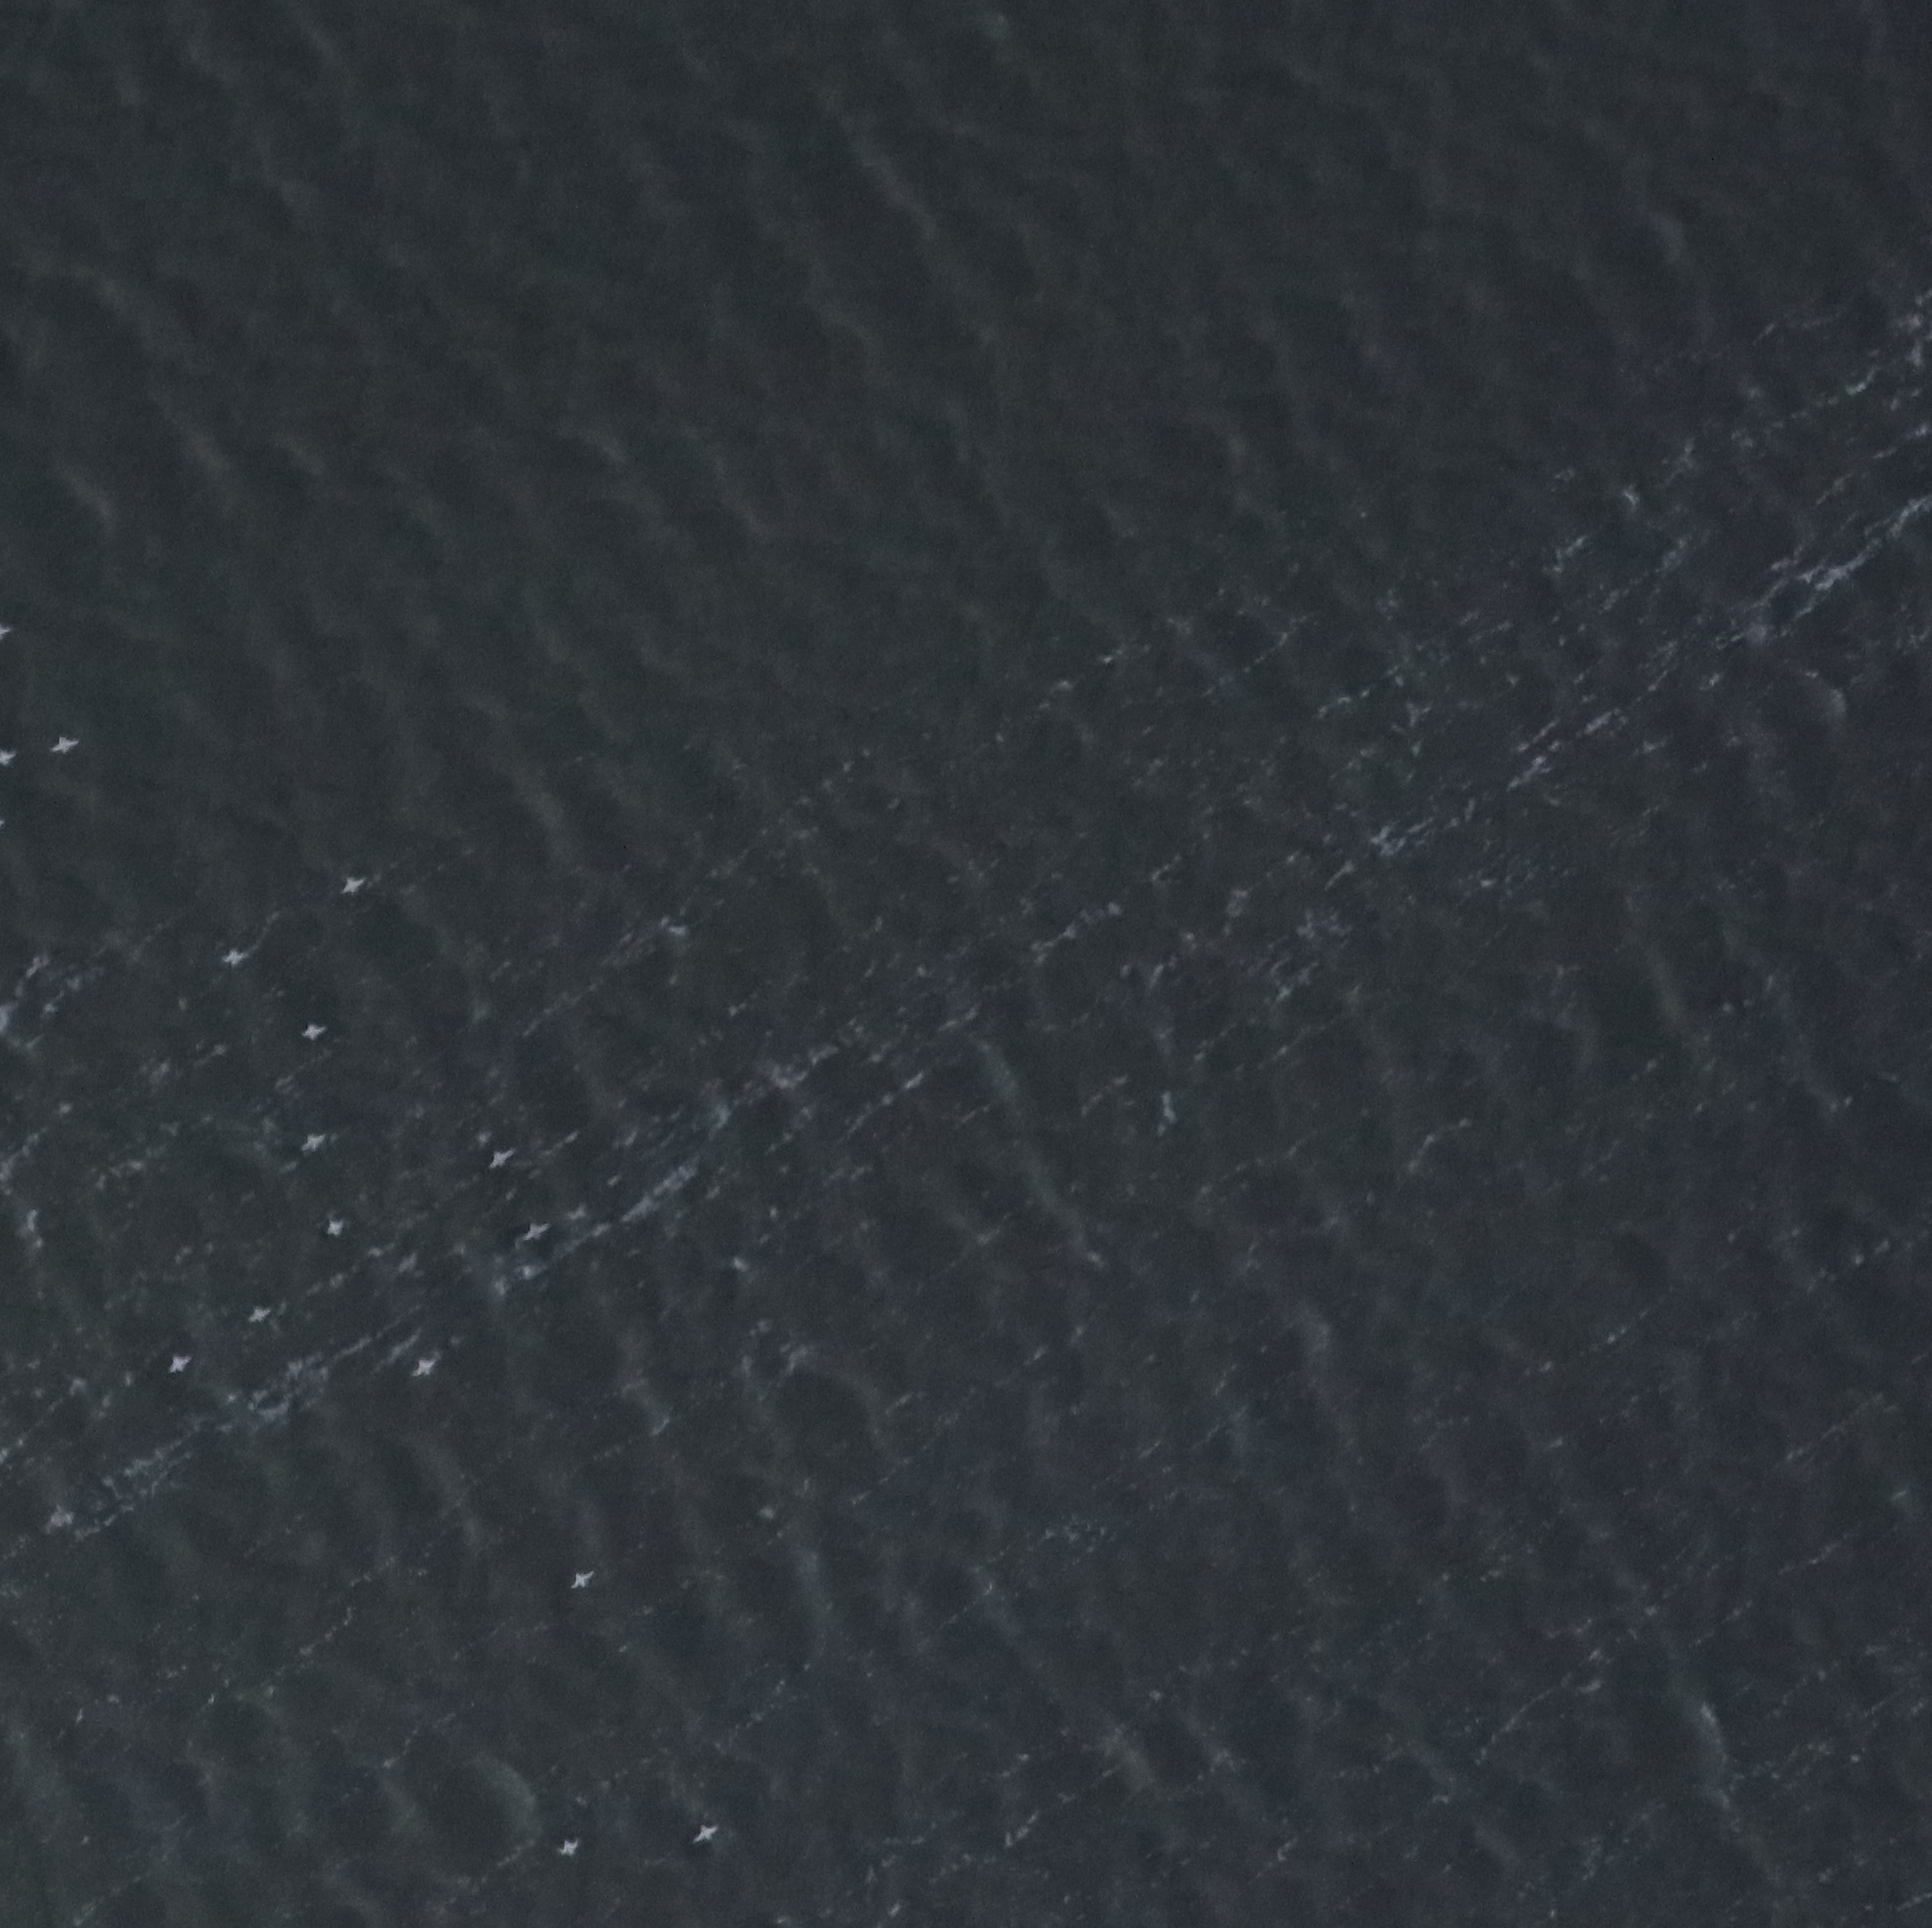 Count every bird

15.